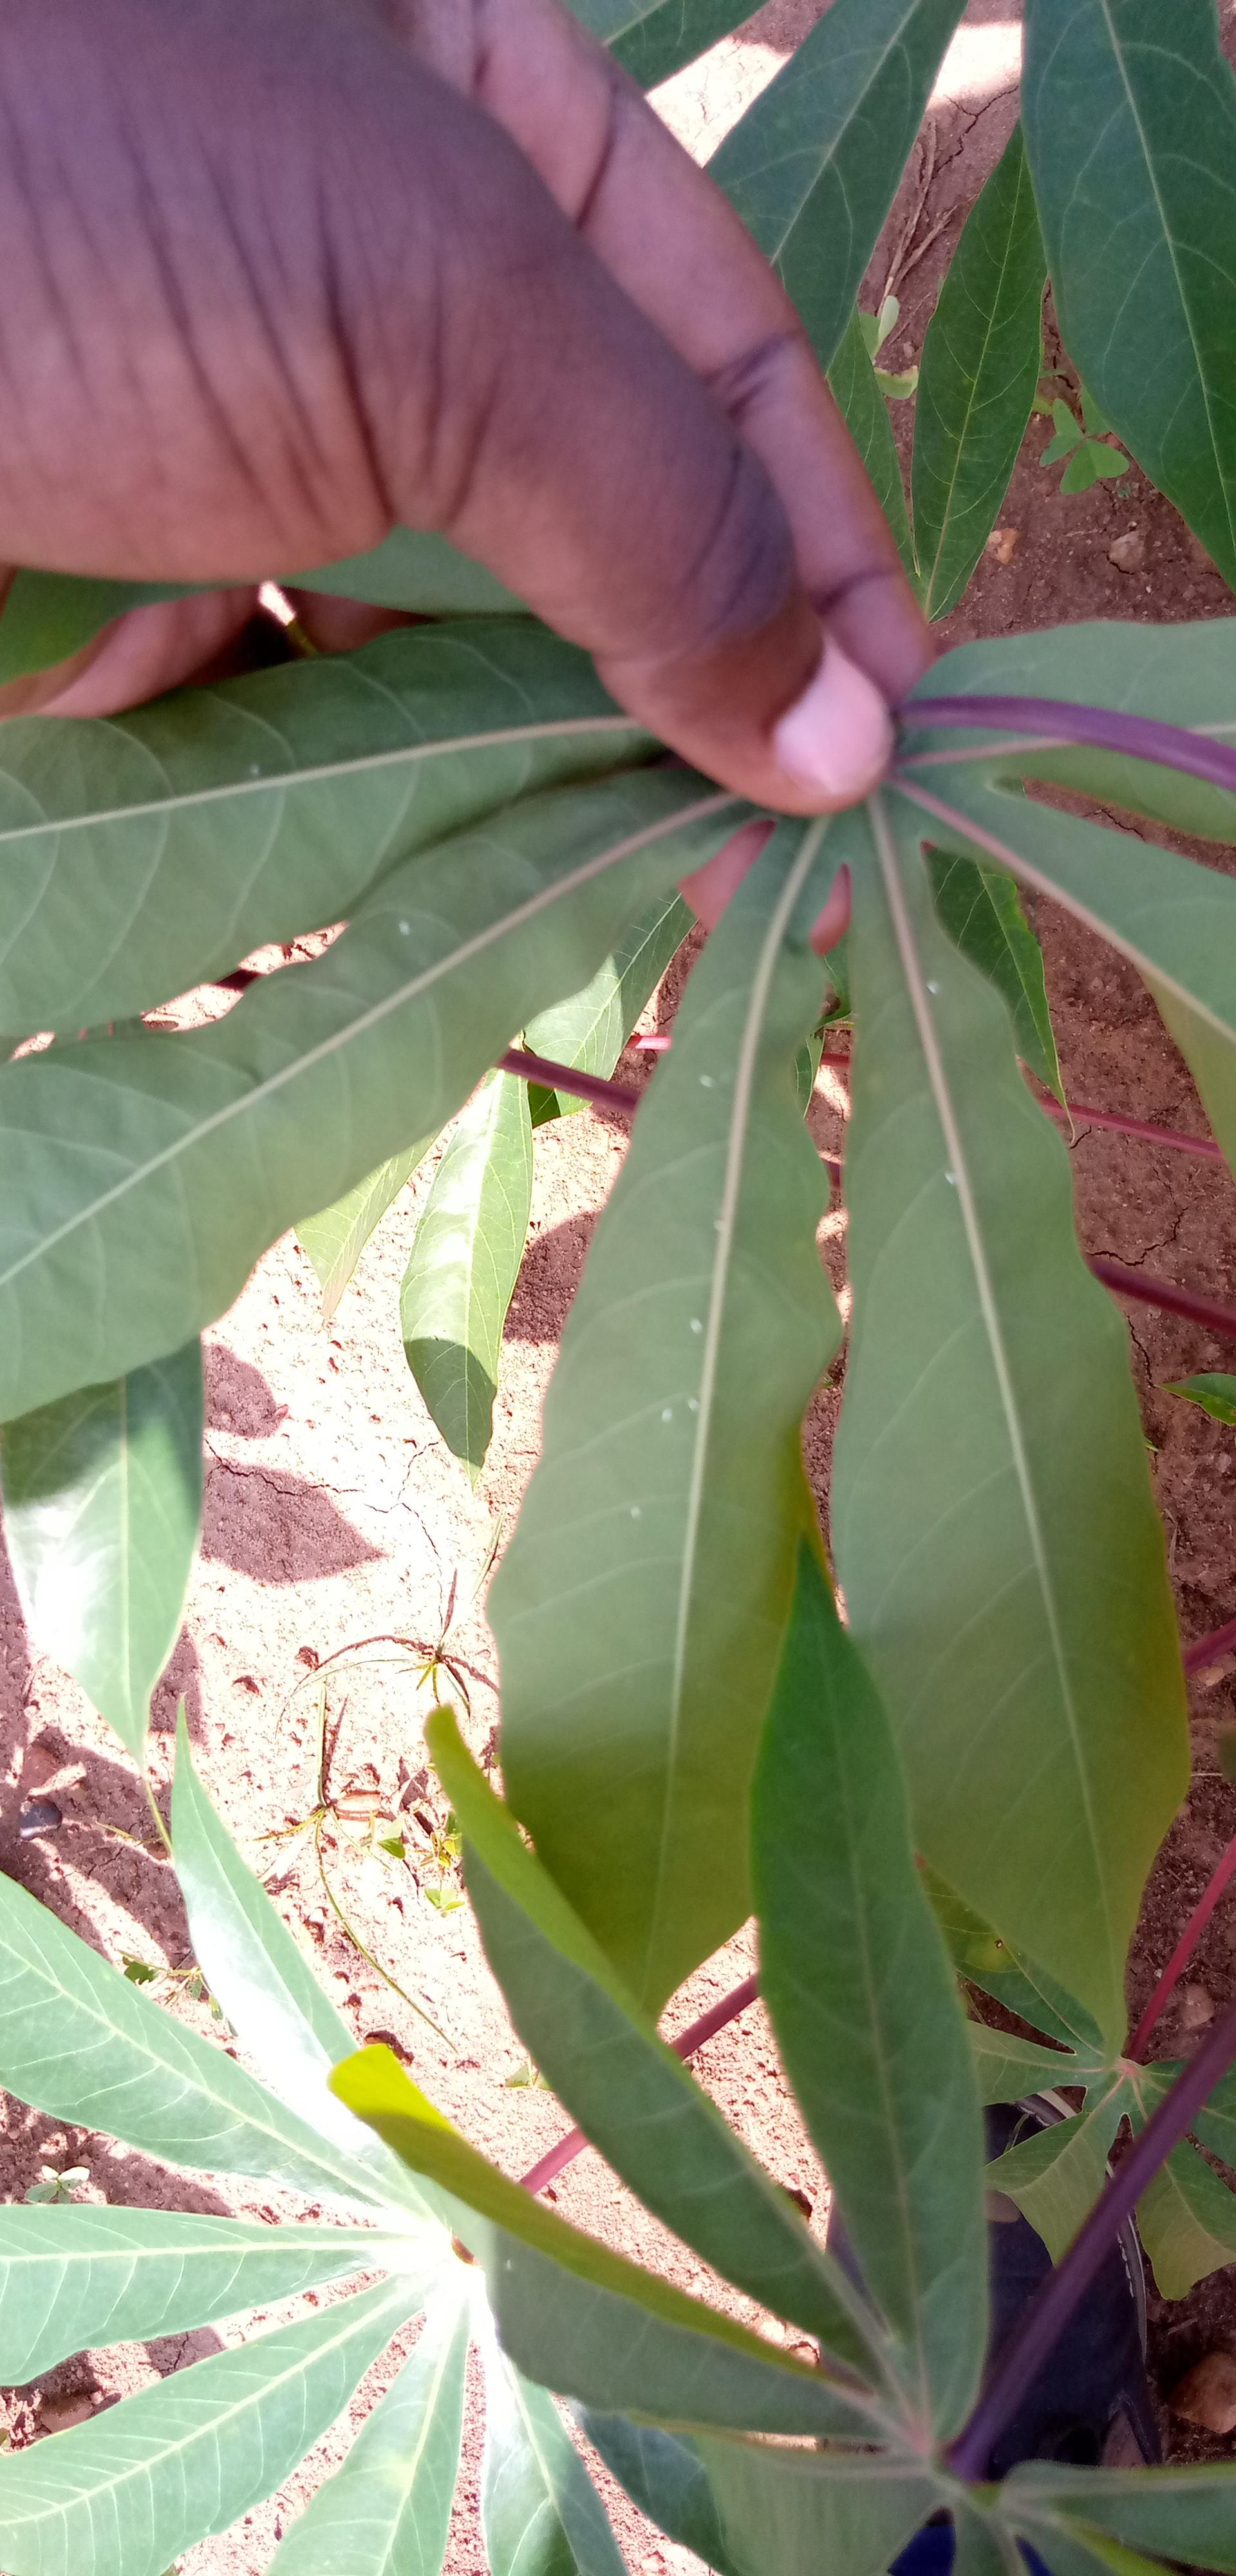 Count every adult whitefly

9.